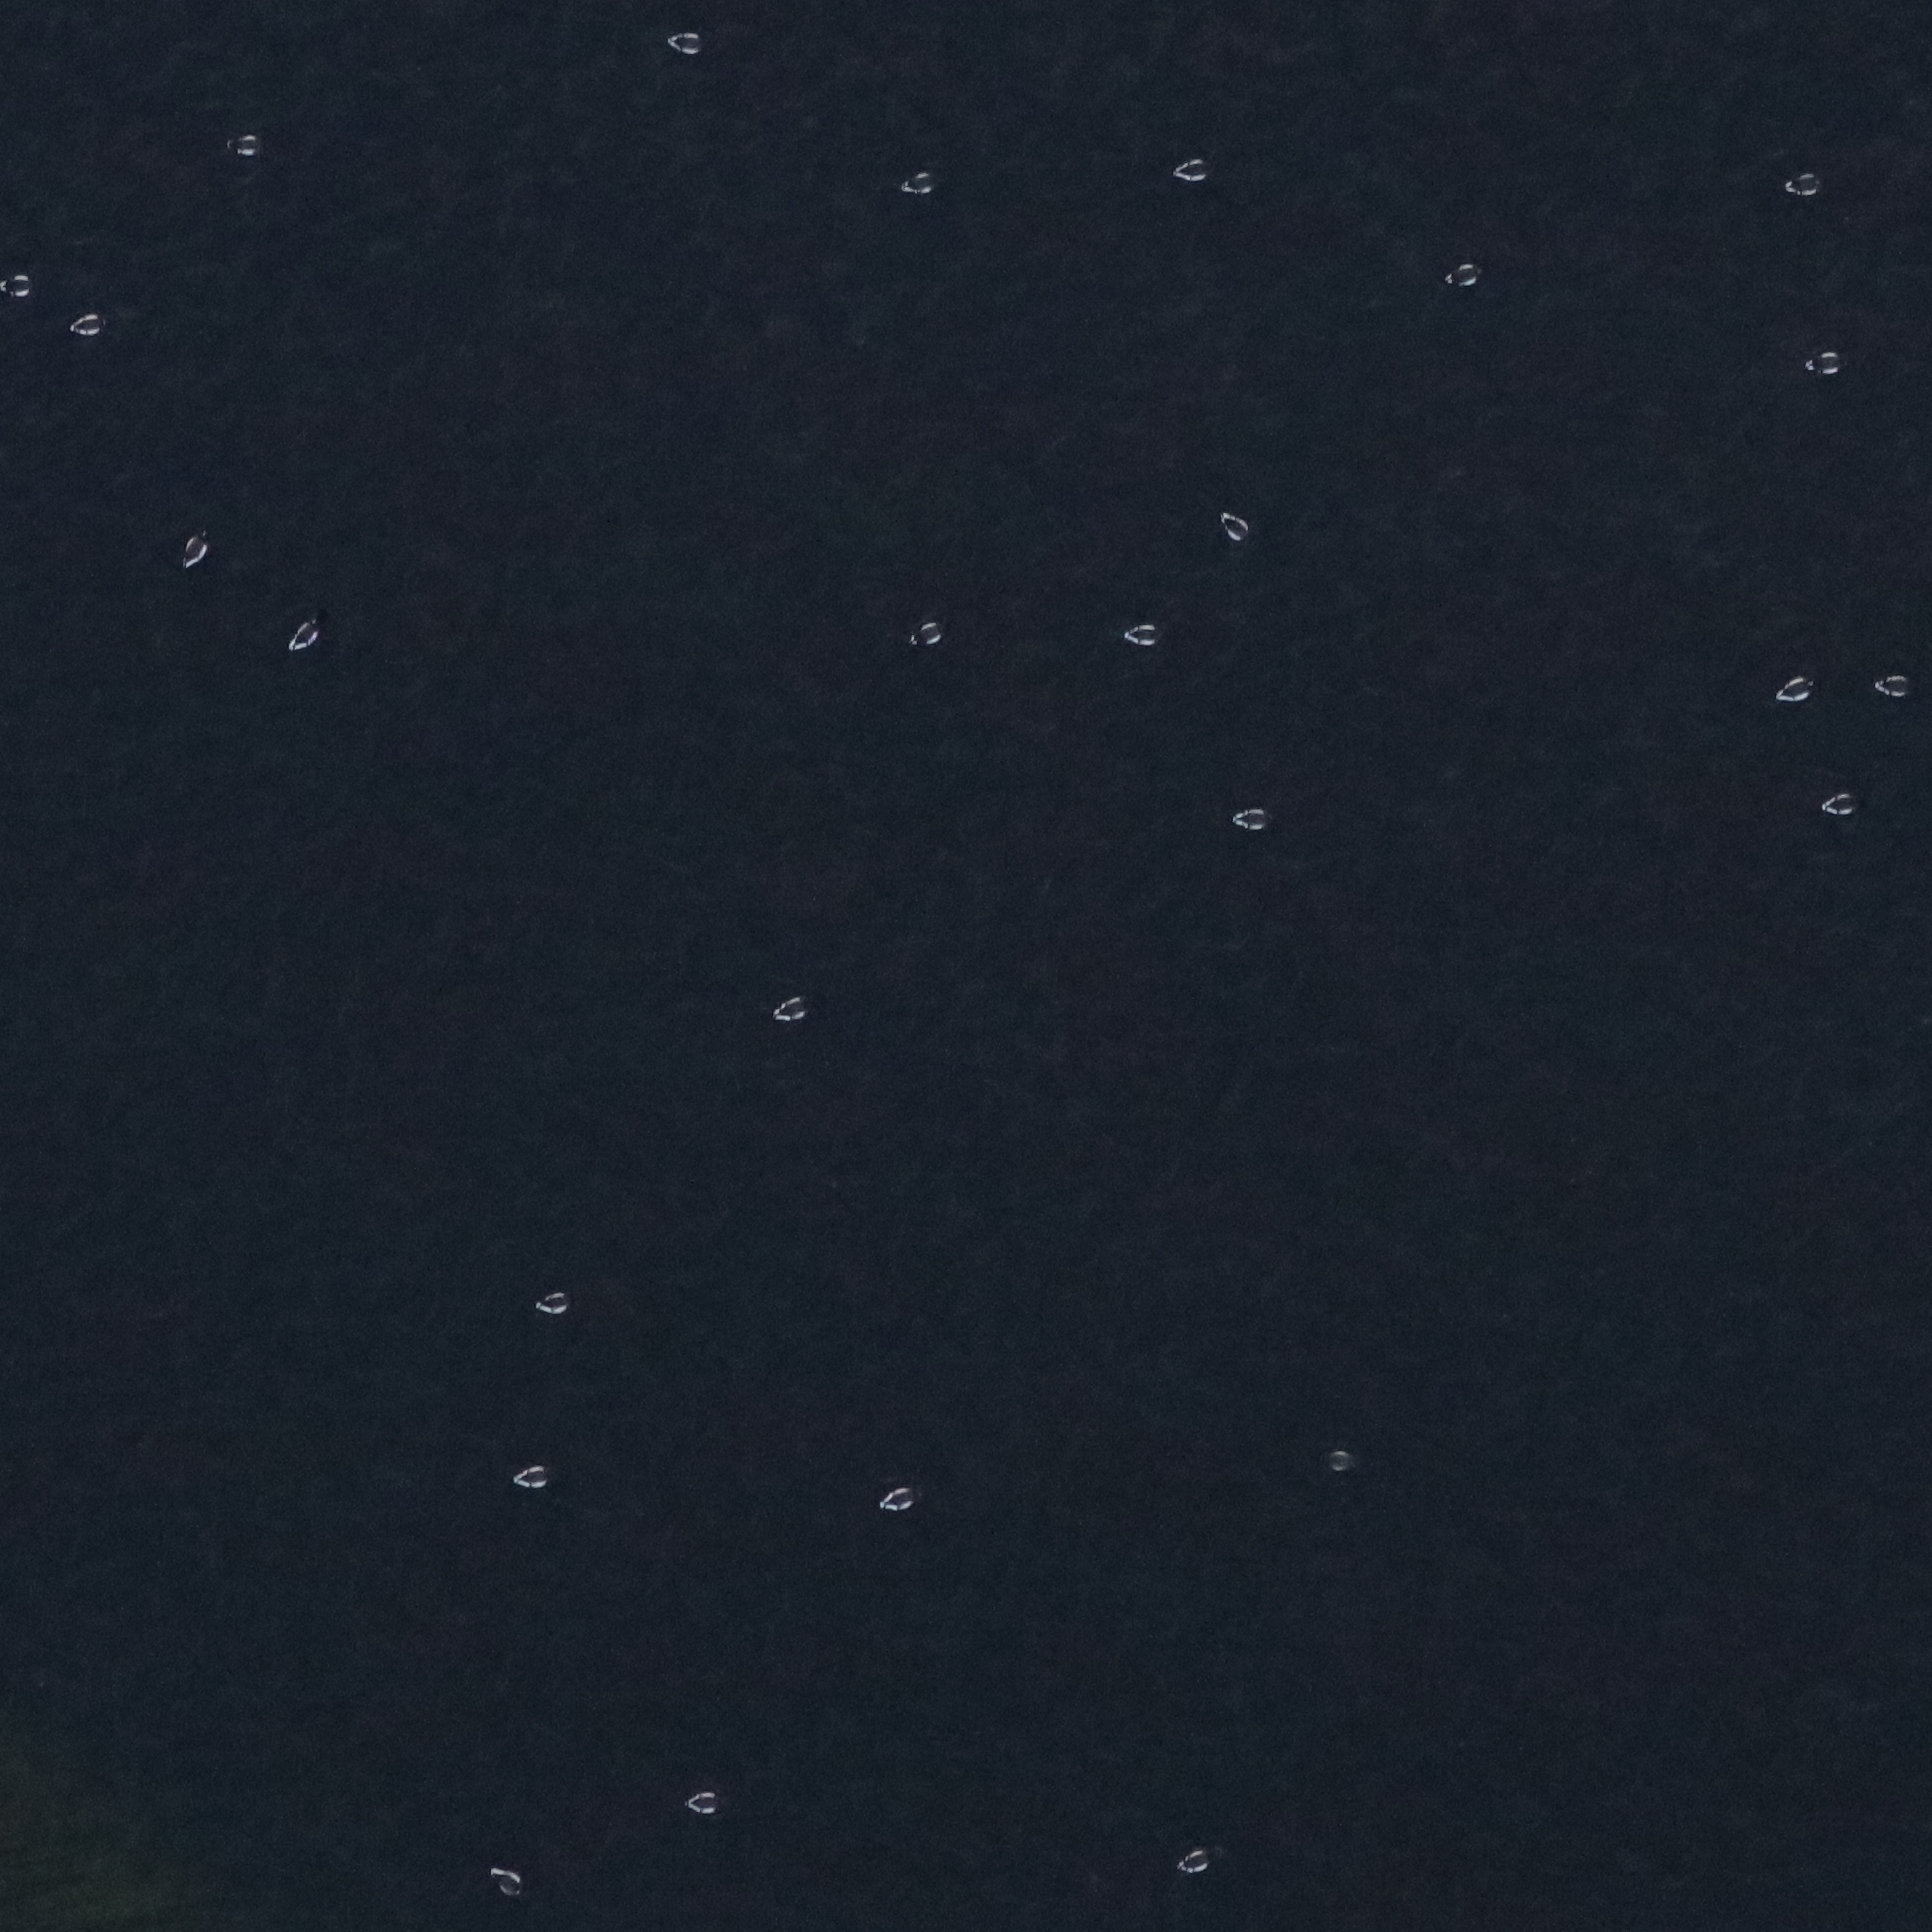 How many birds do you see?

26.